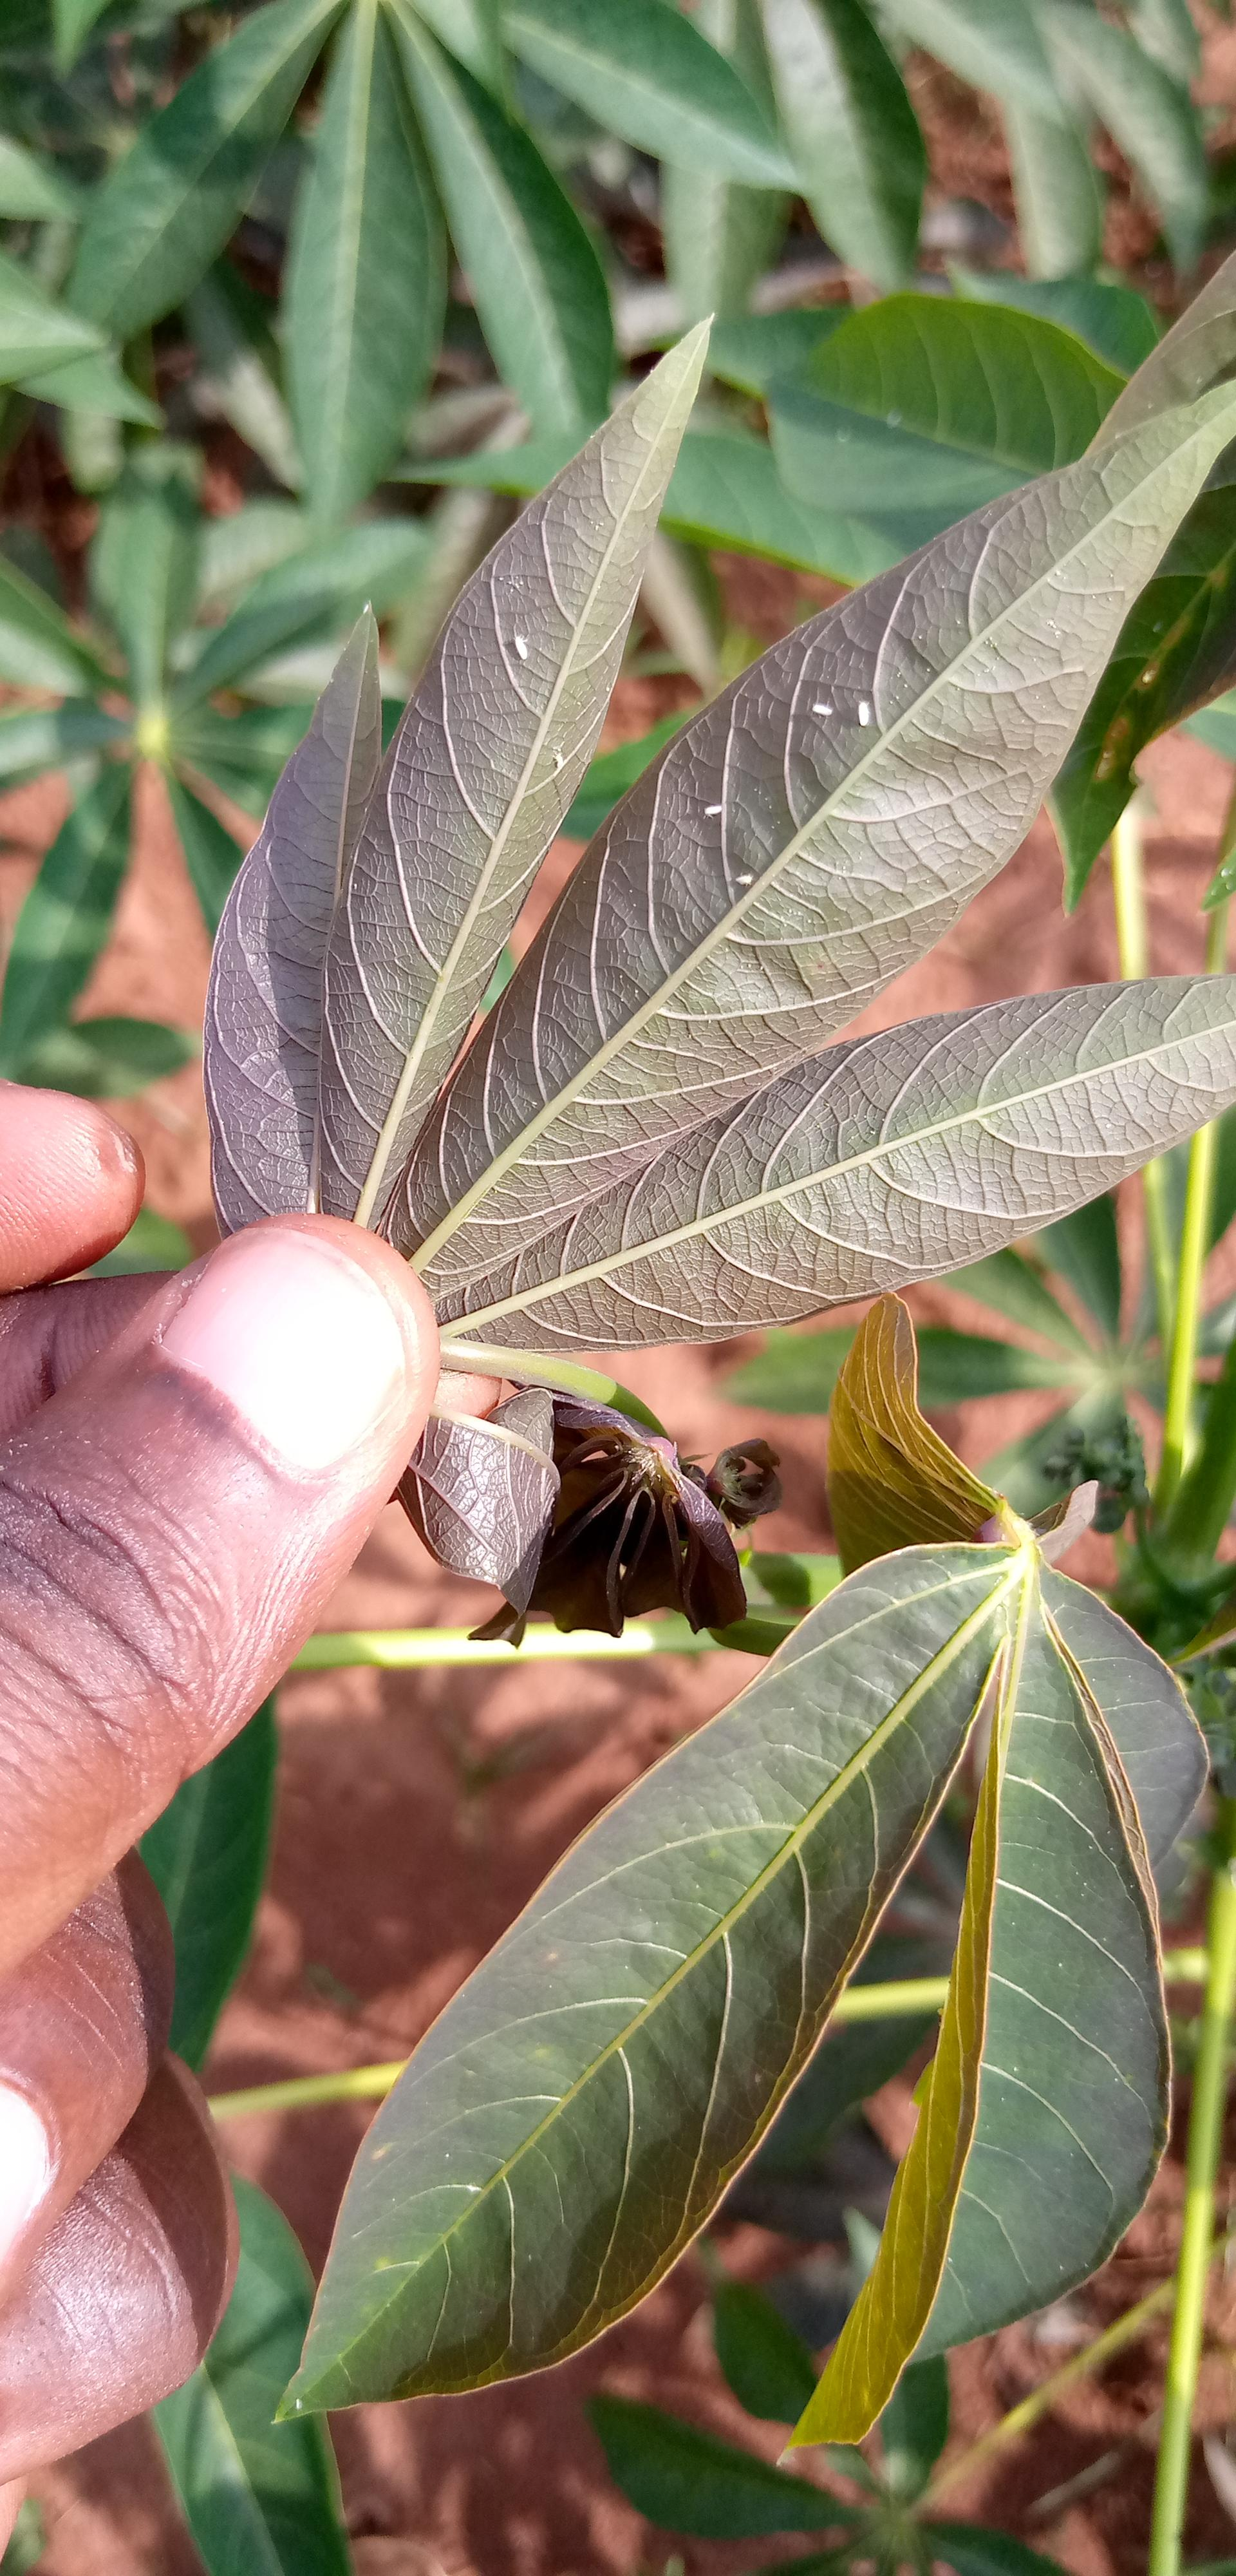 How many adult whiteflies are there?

6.